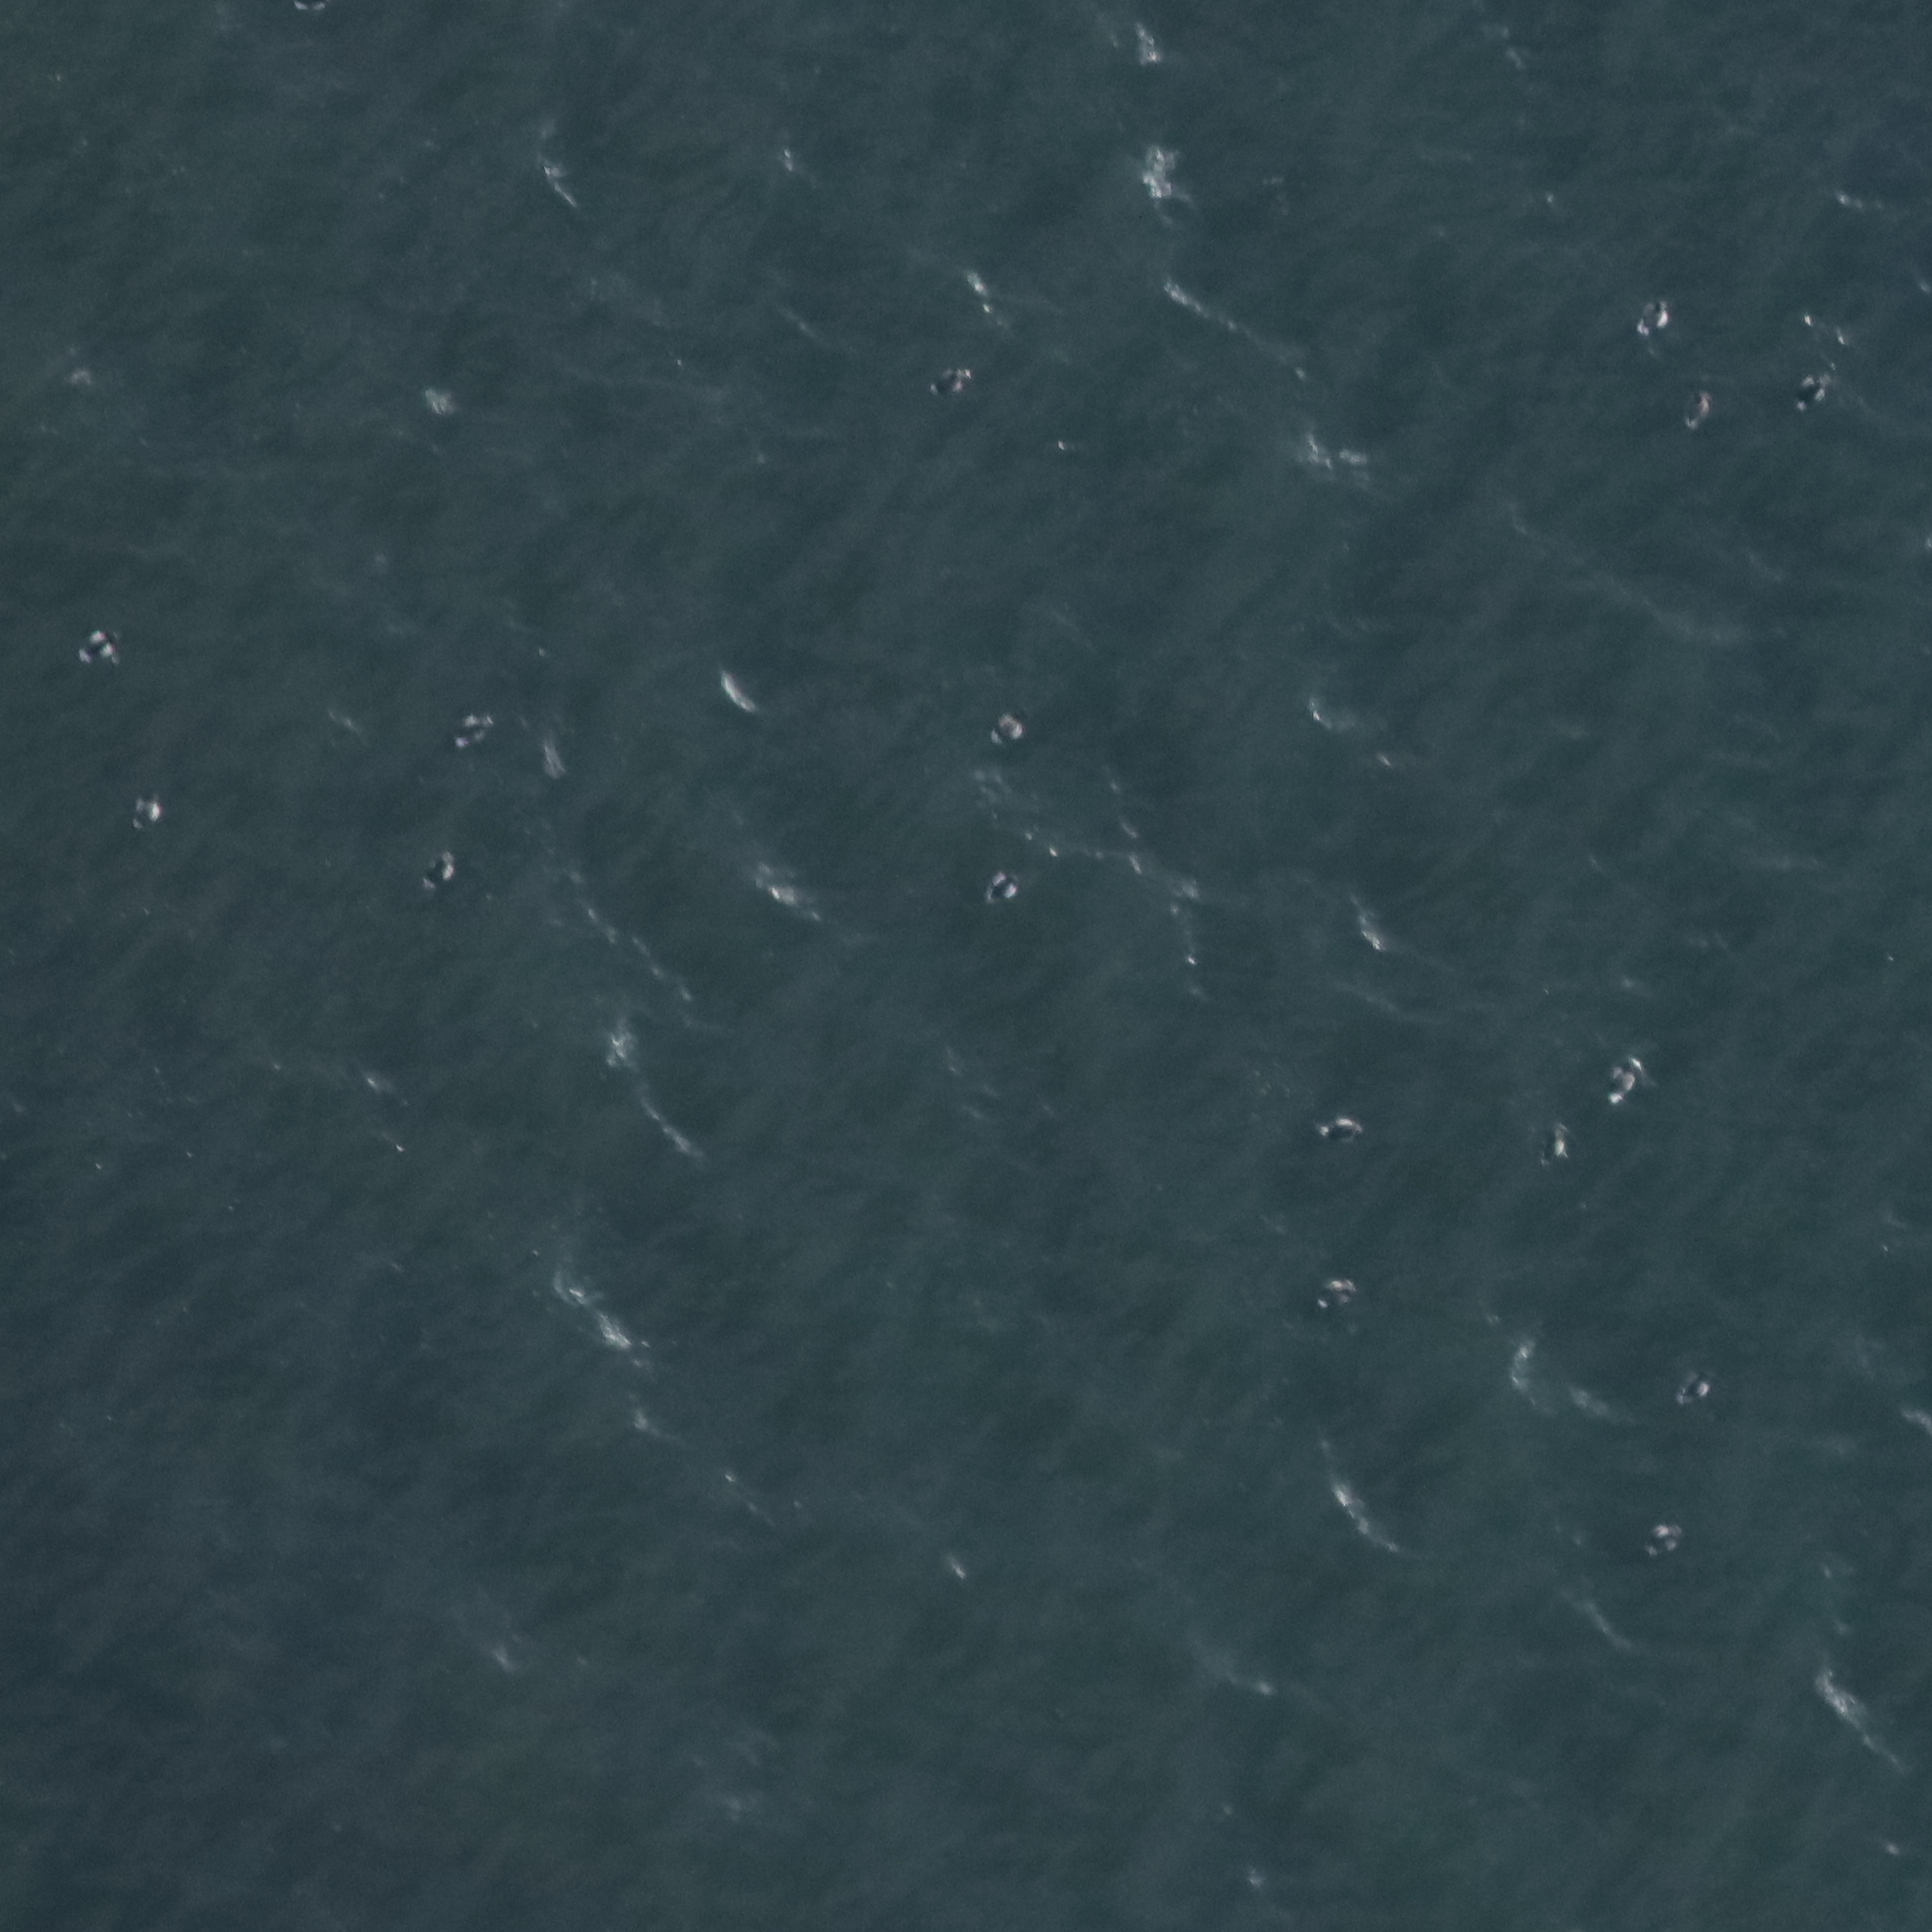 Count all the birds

16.